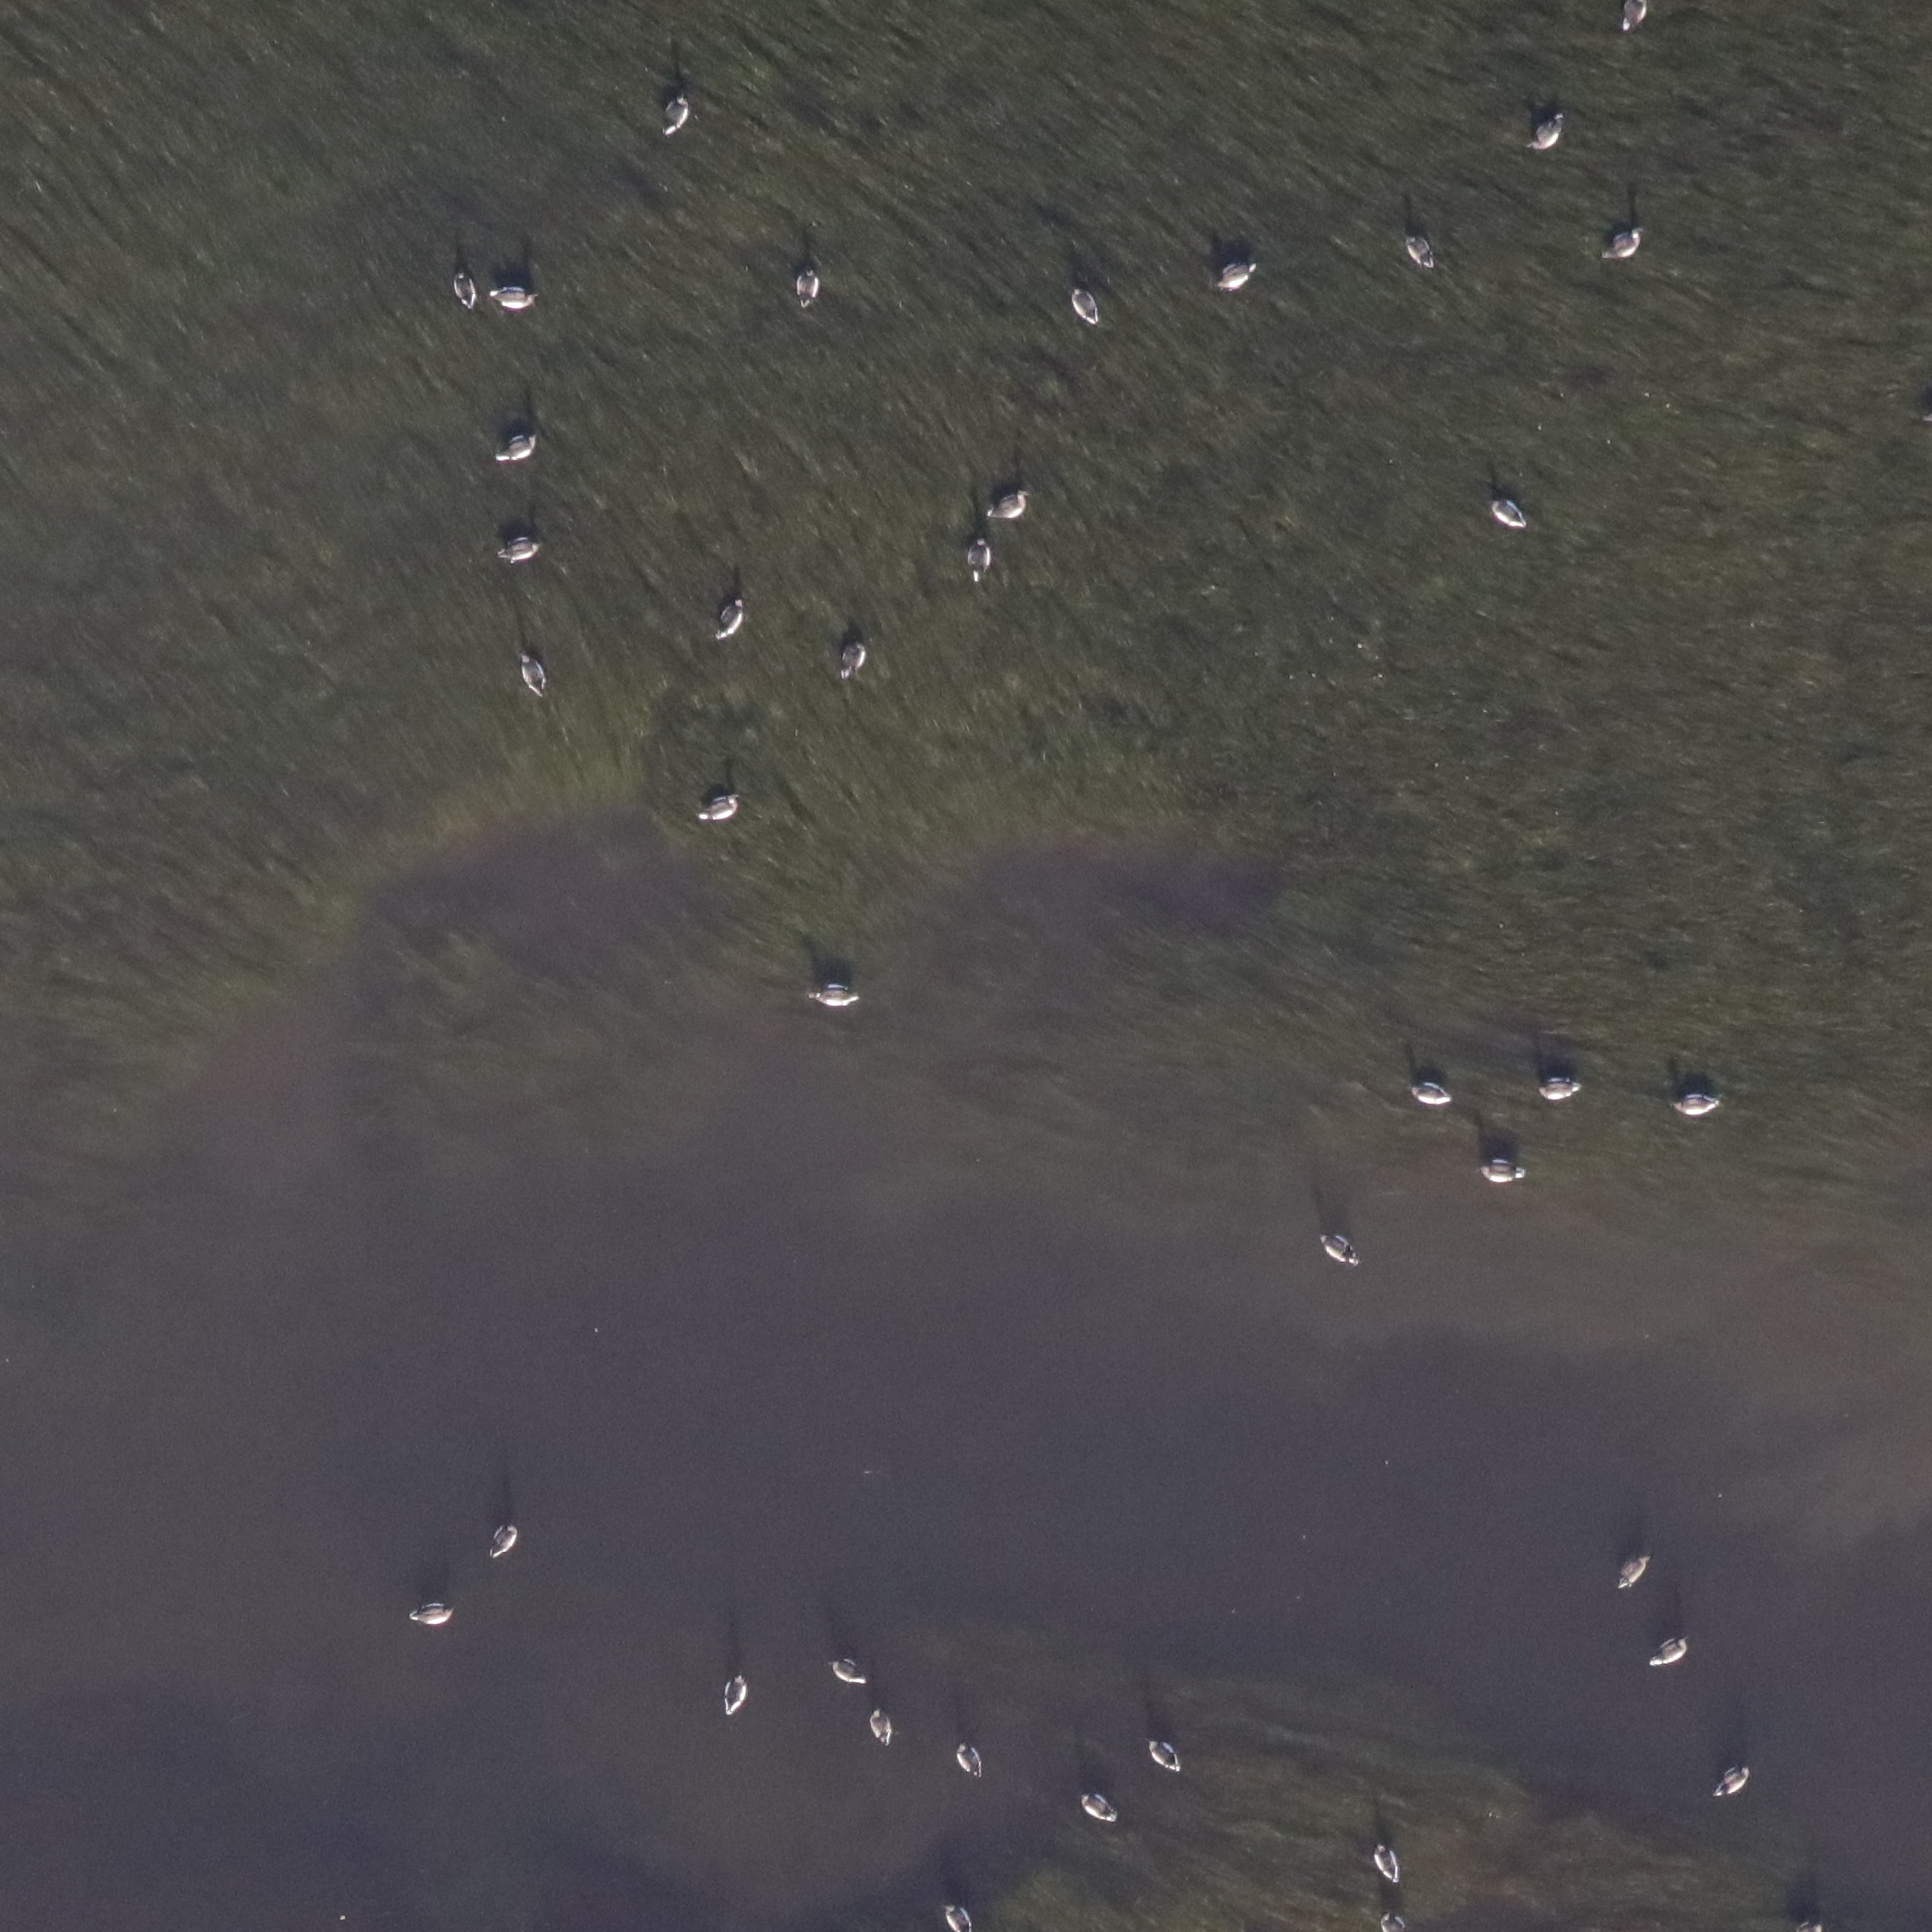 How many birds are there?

39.